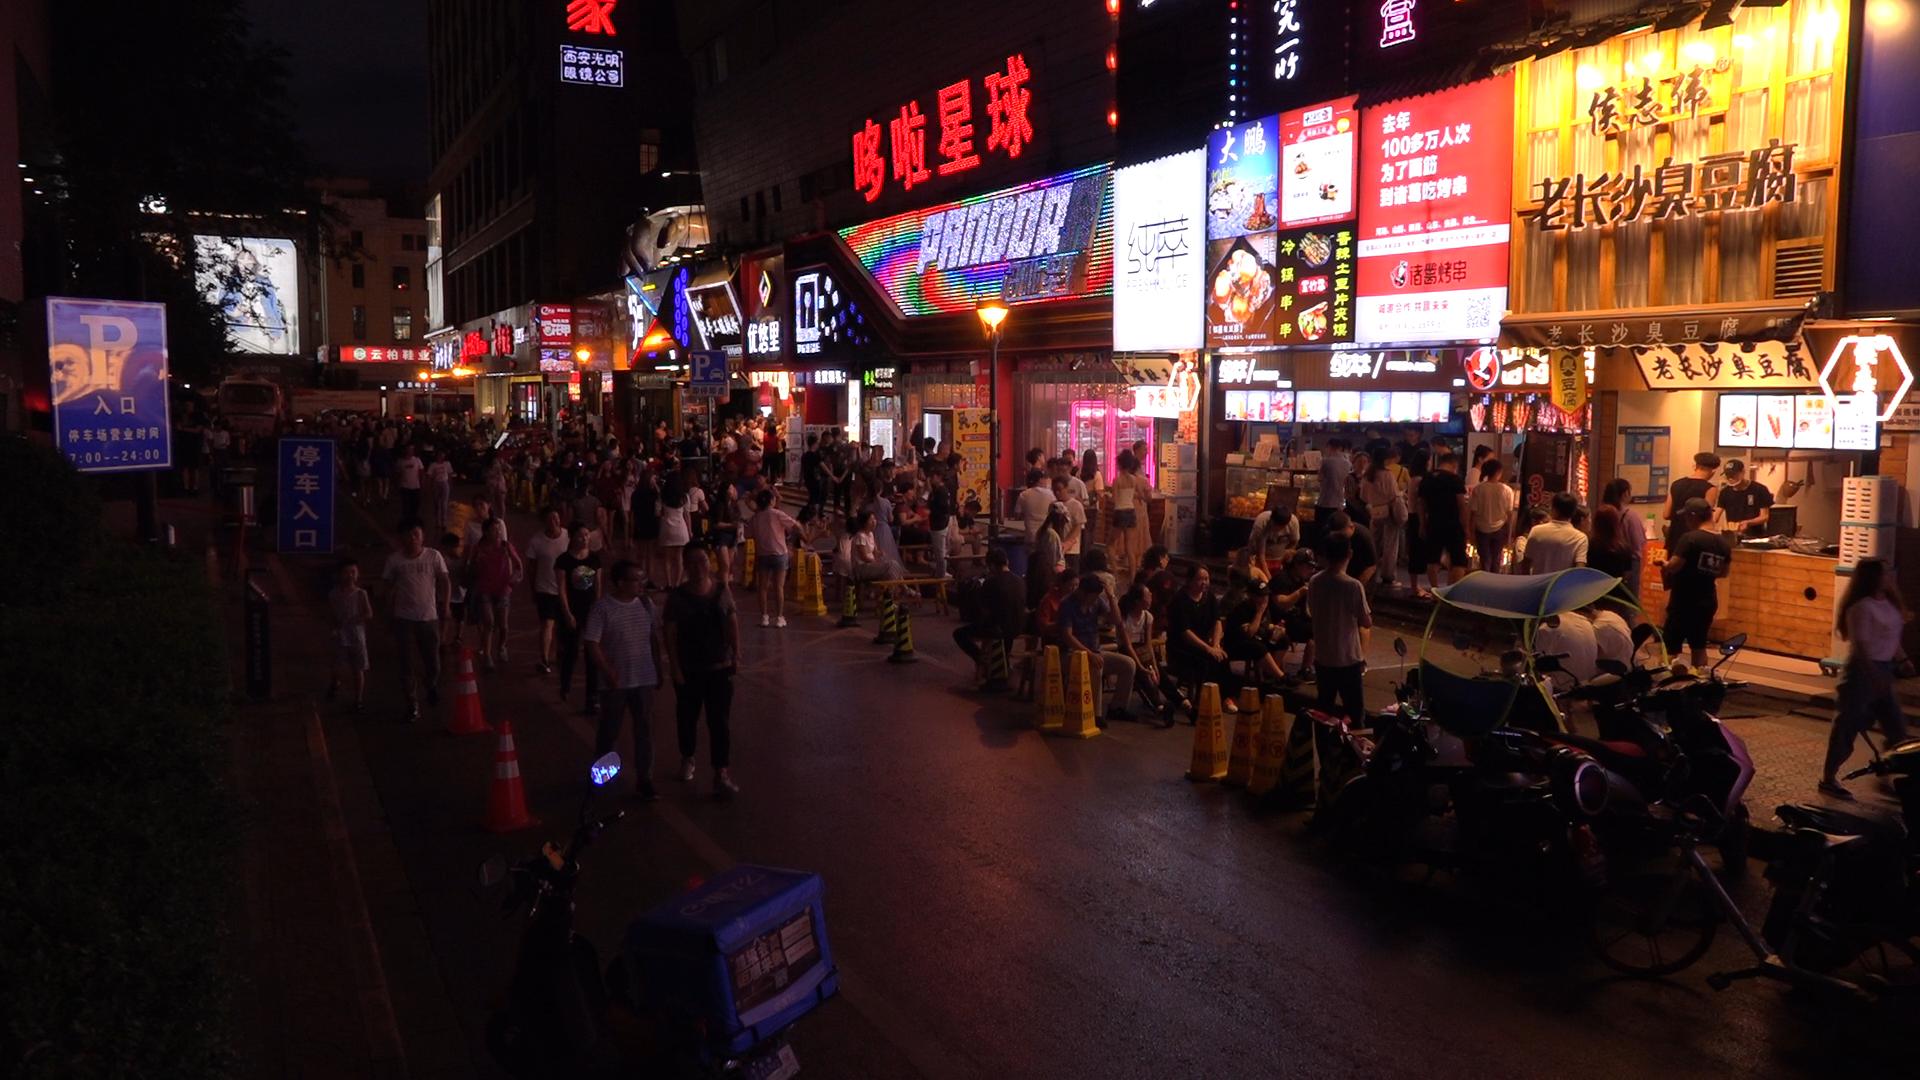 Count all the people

134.